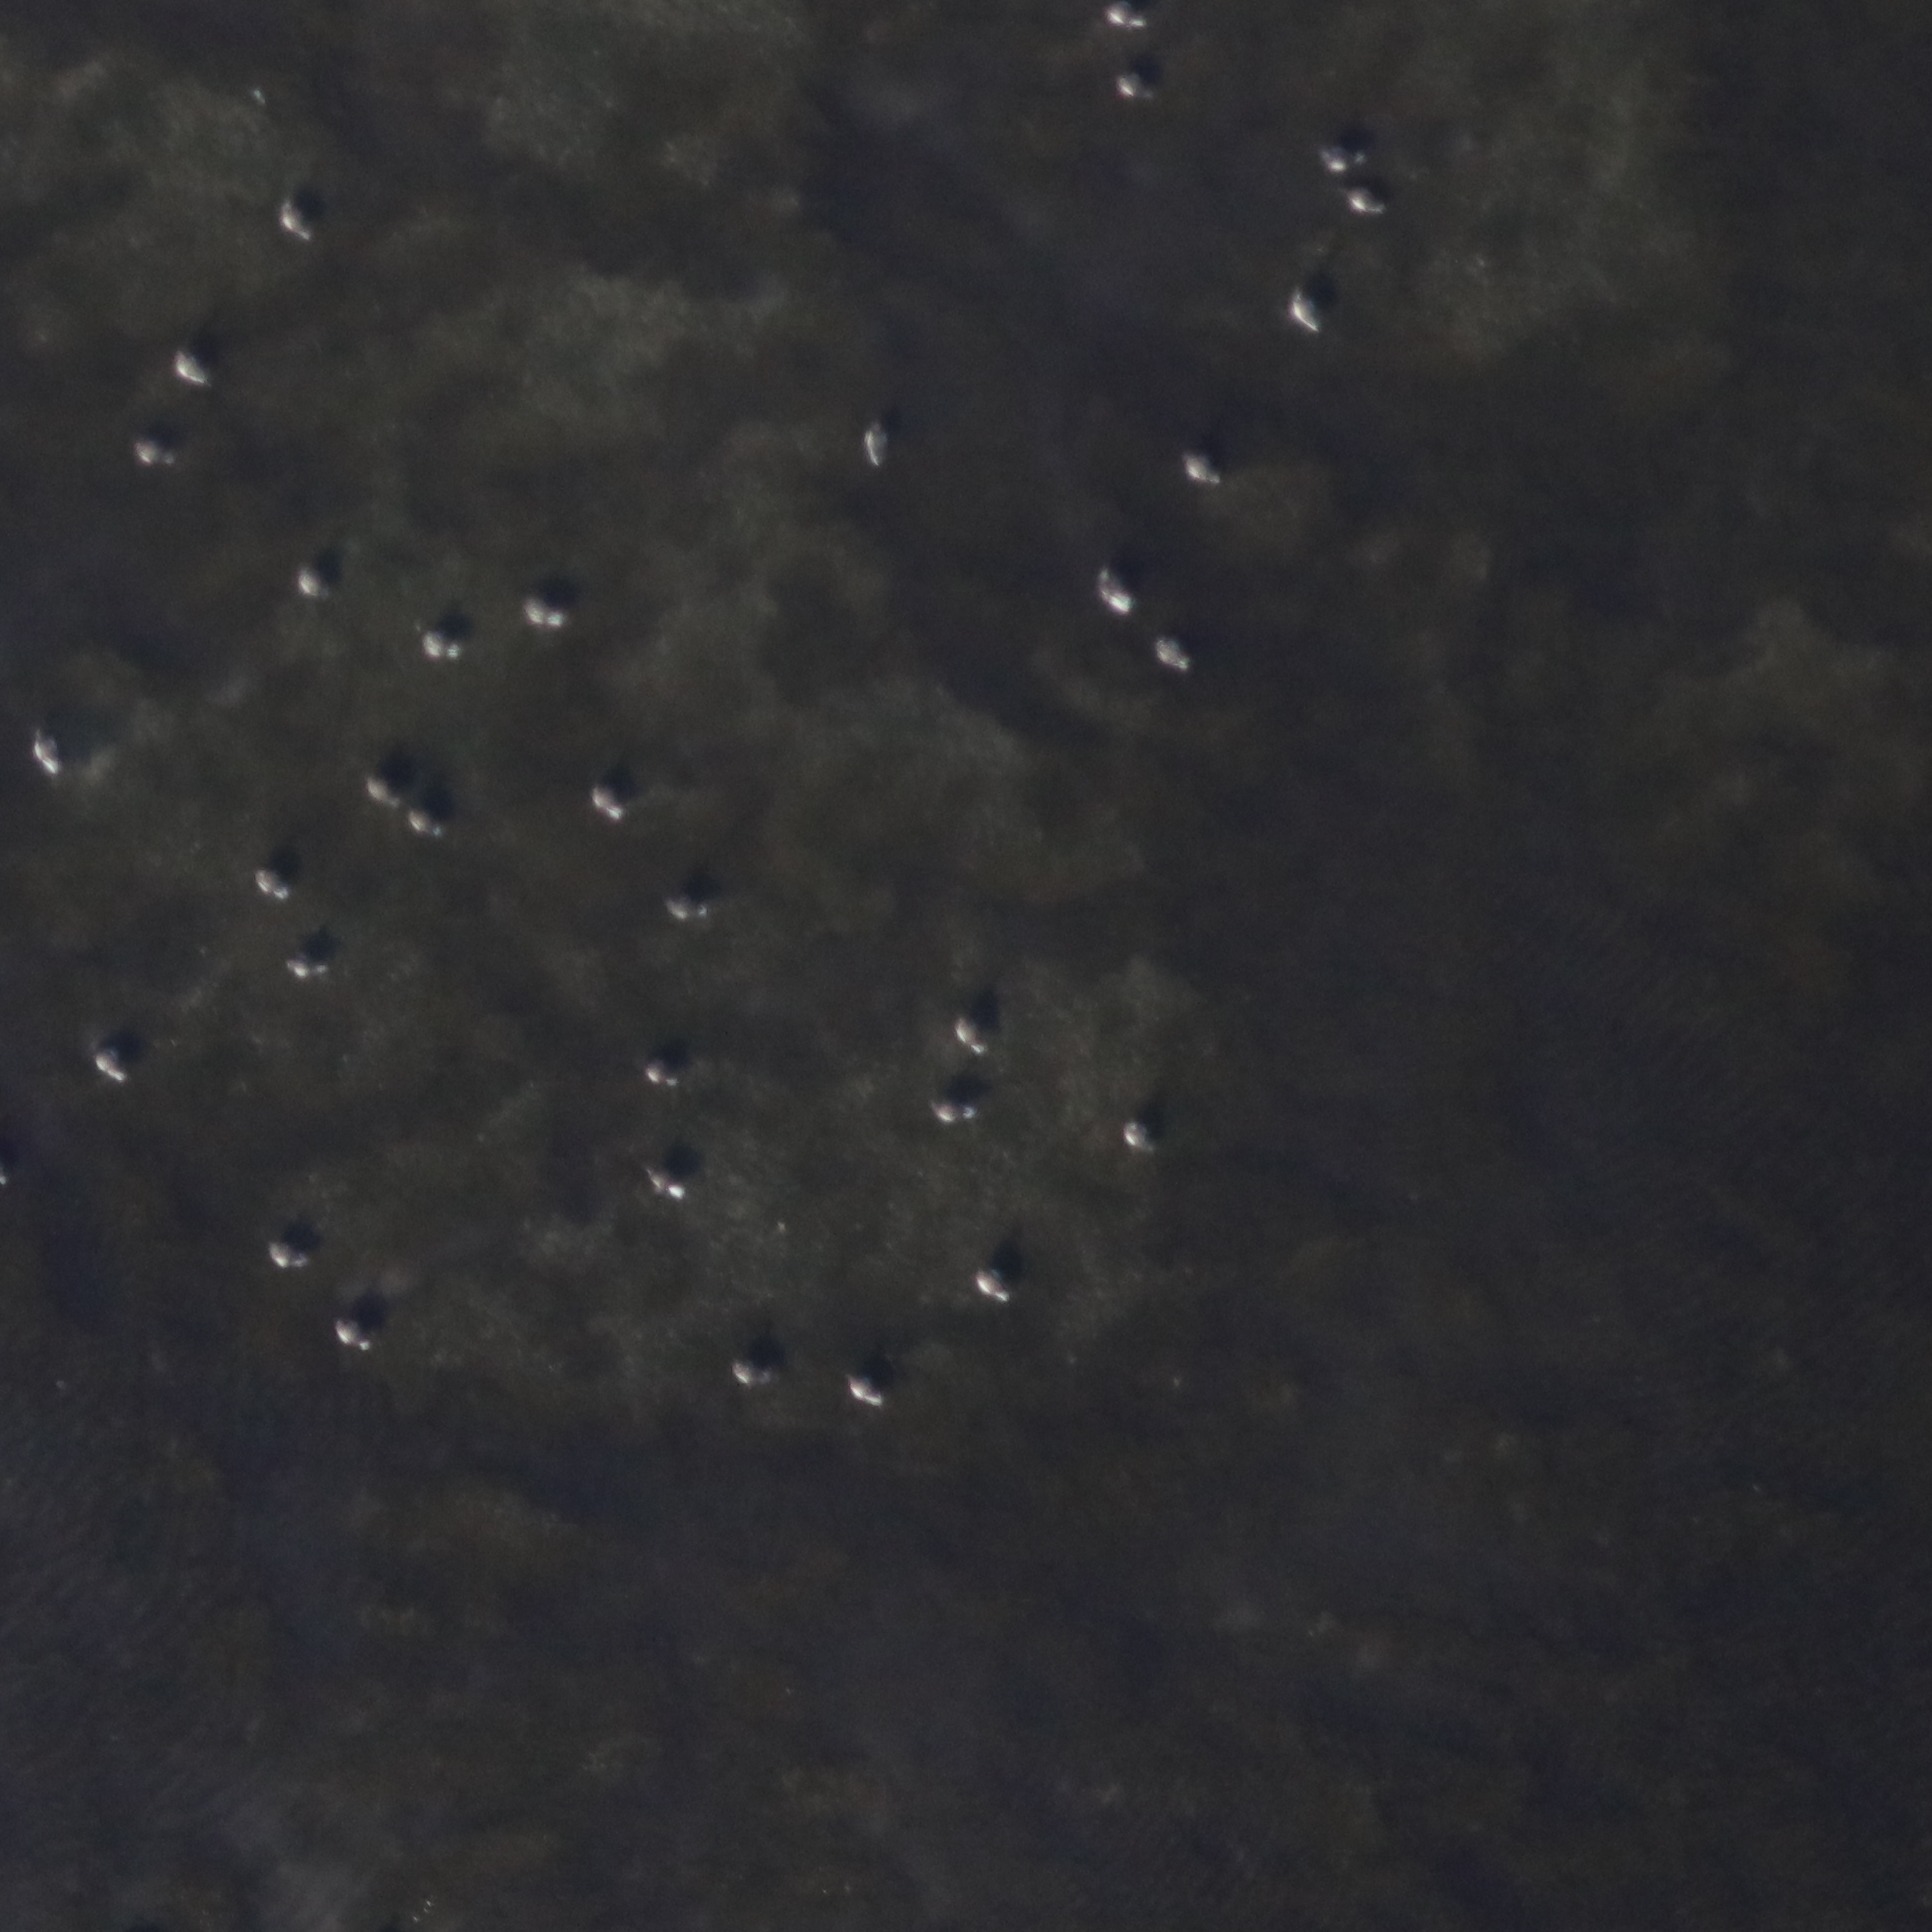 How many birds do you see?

33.